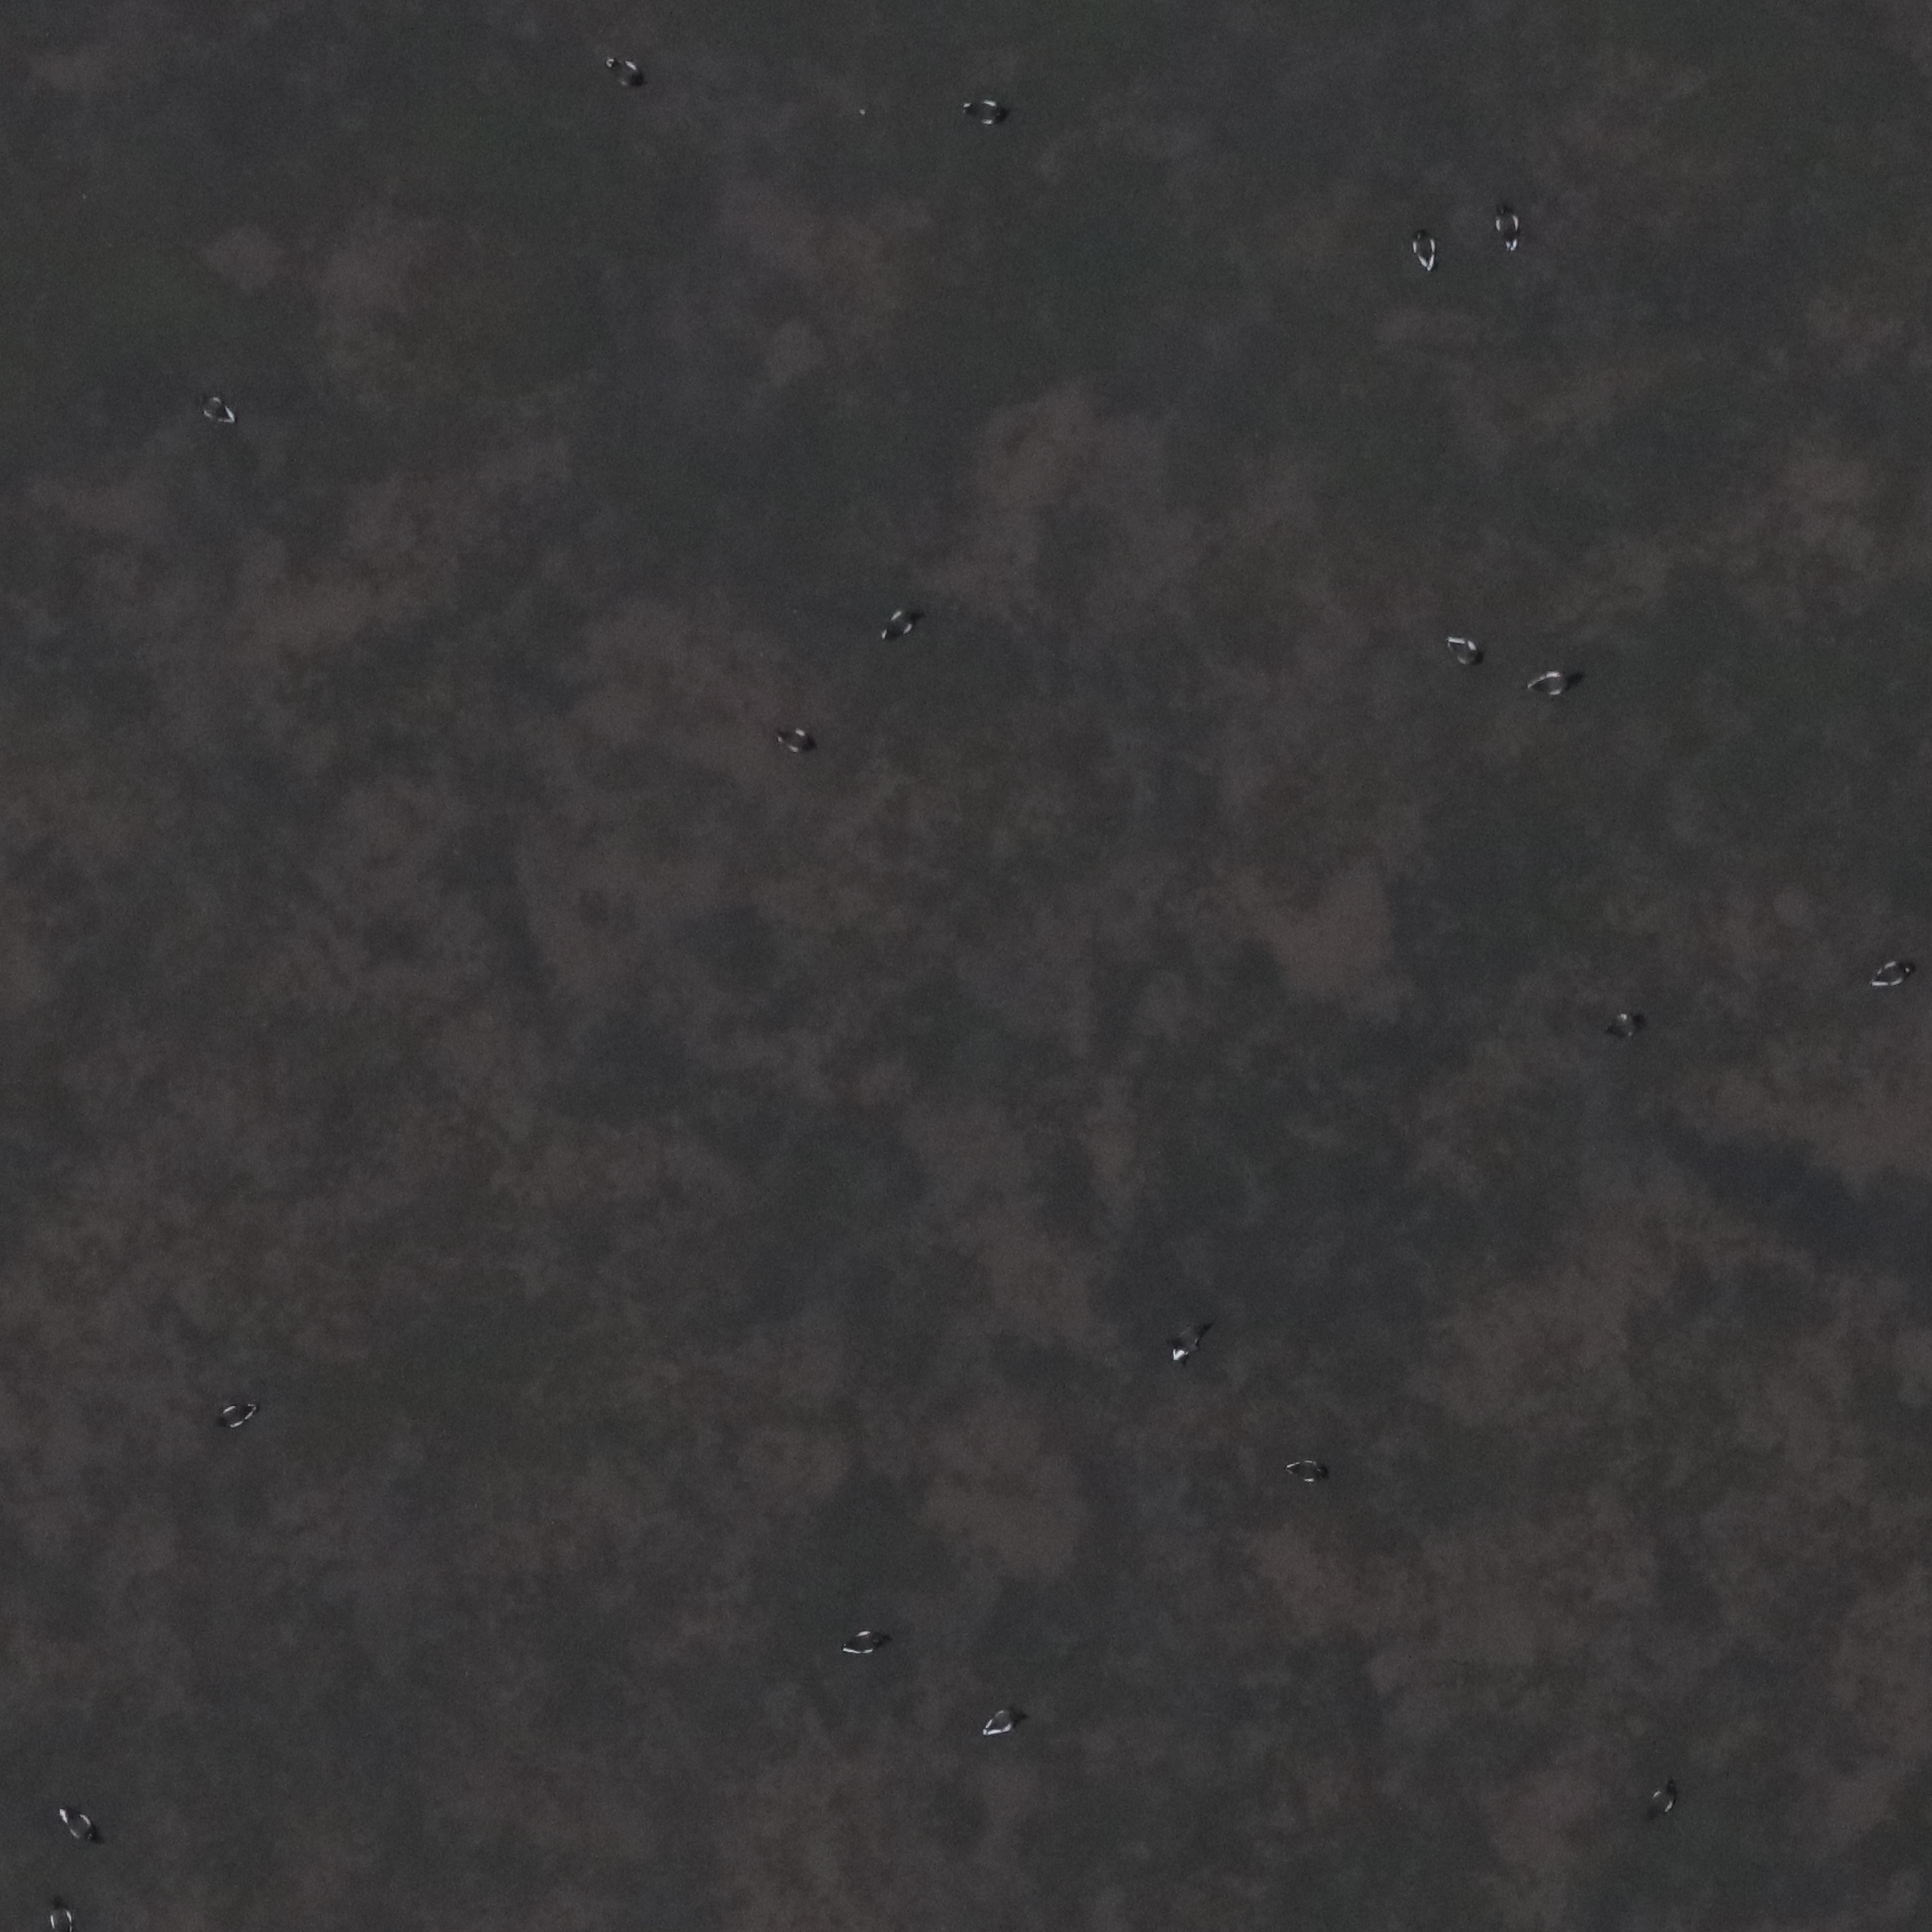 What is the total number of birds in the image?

19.